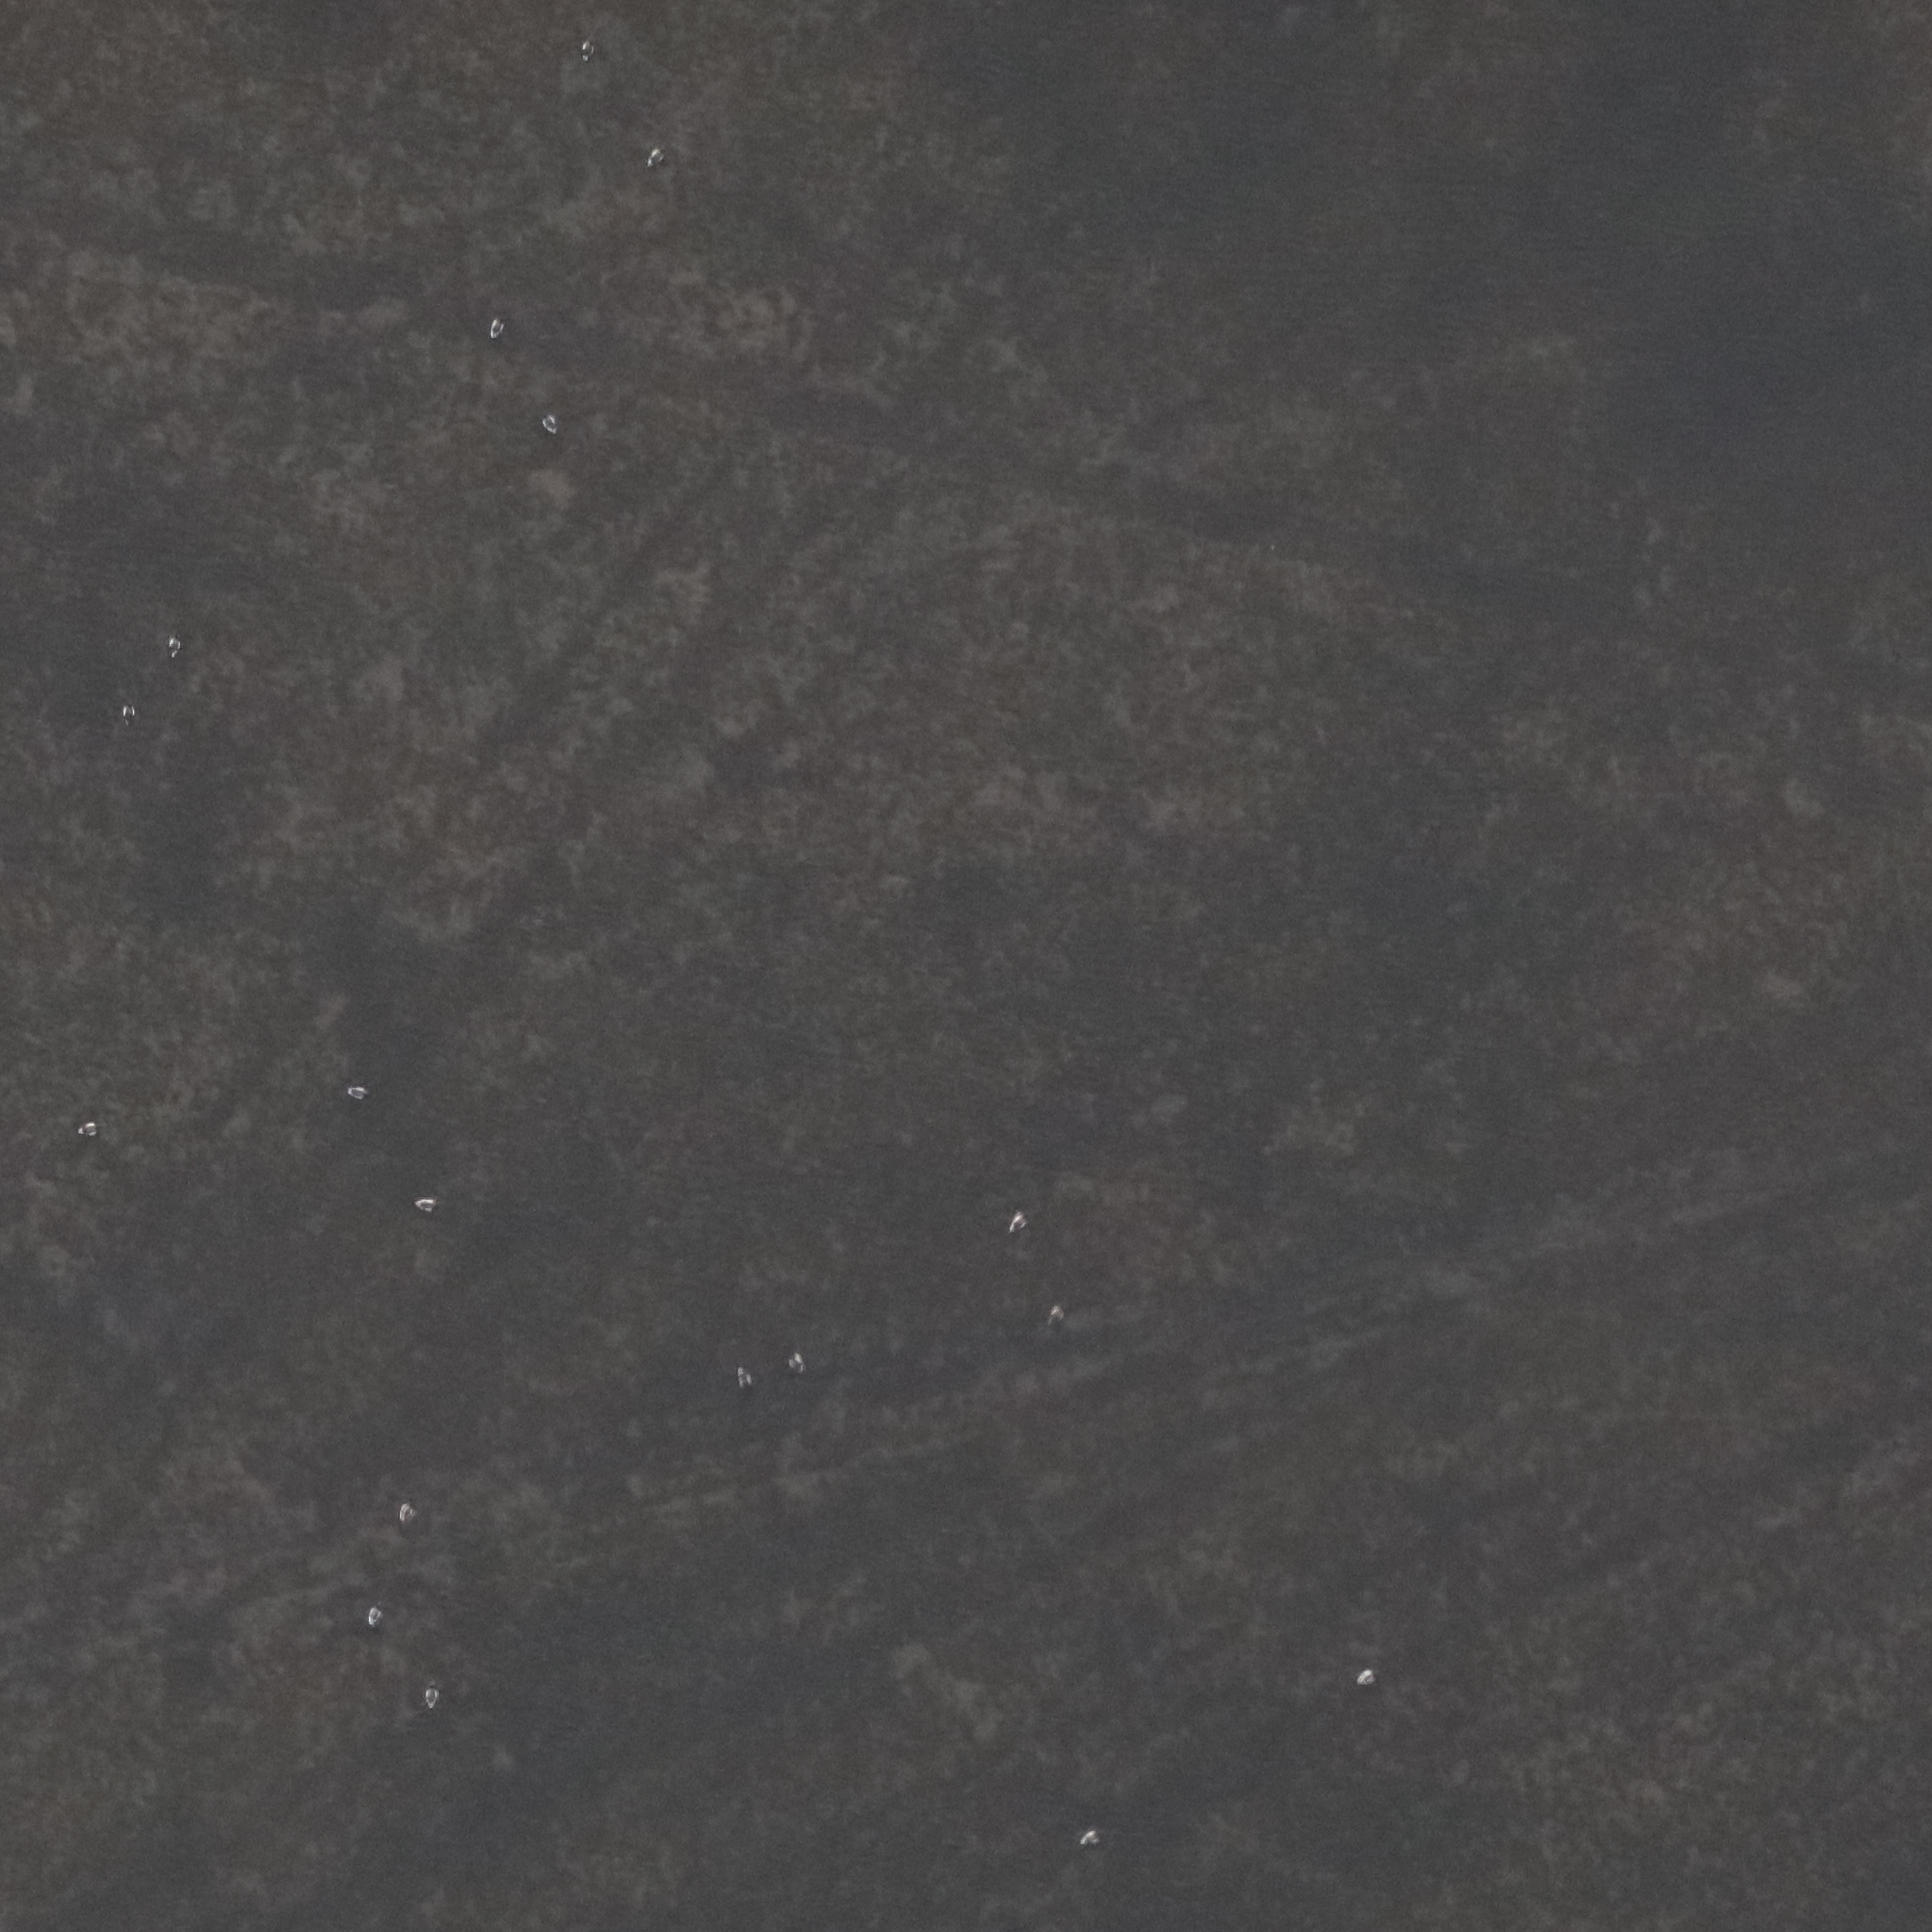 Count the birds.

18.